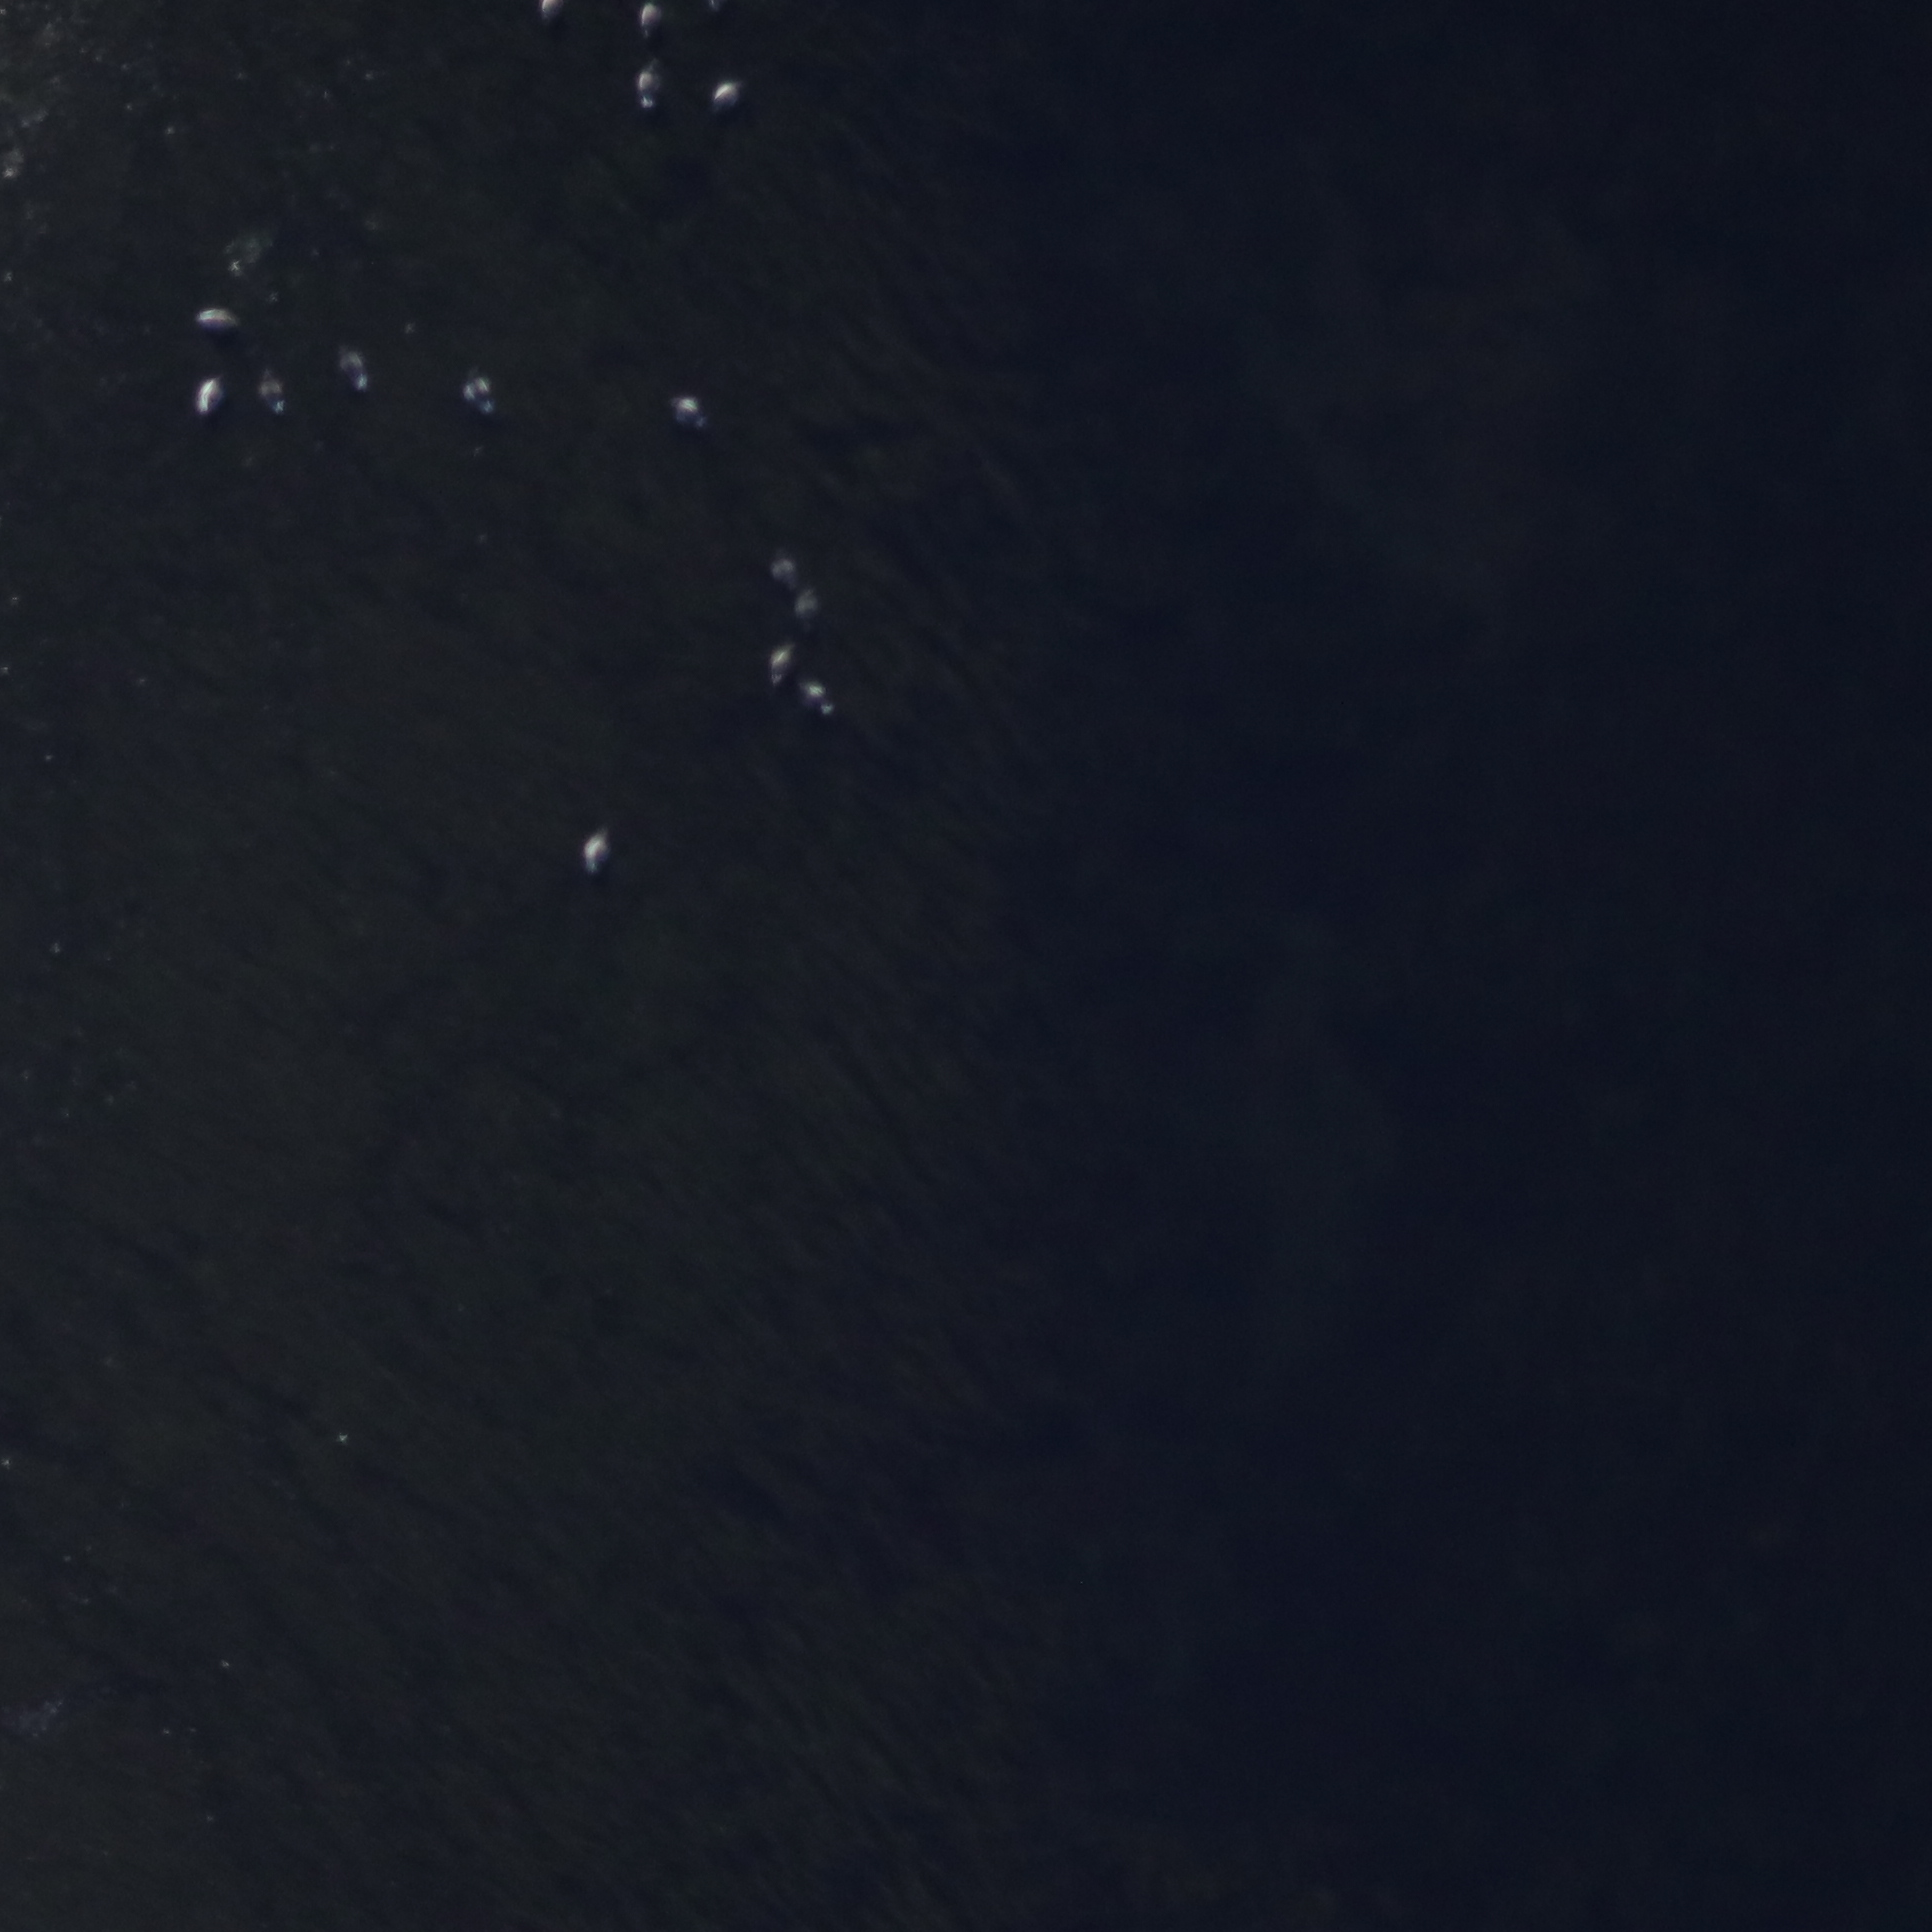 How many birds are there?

14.